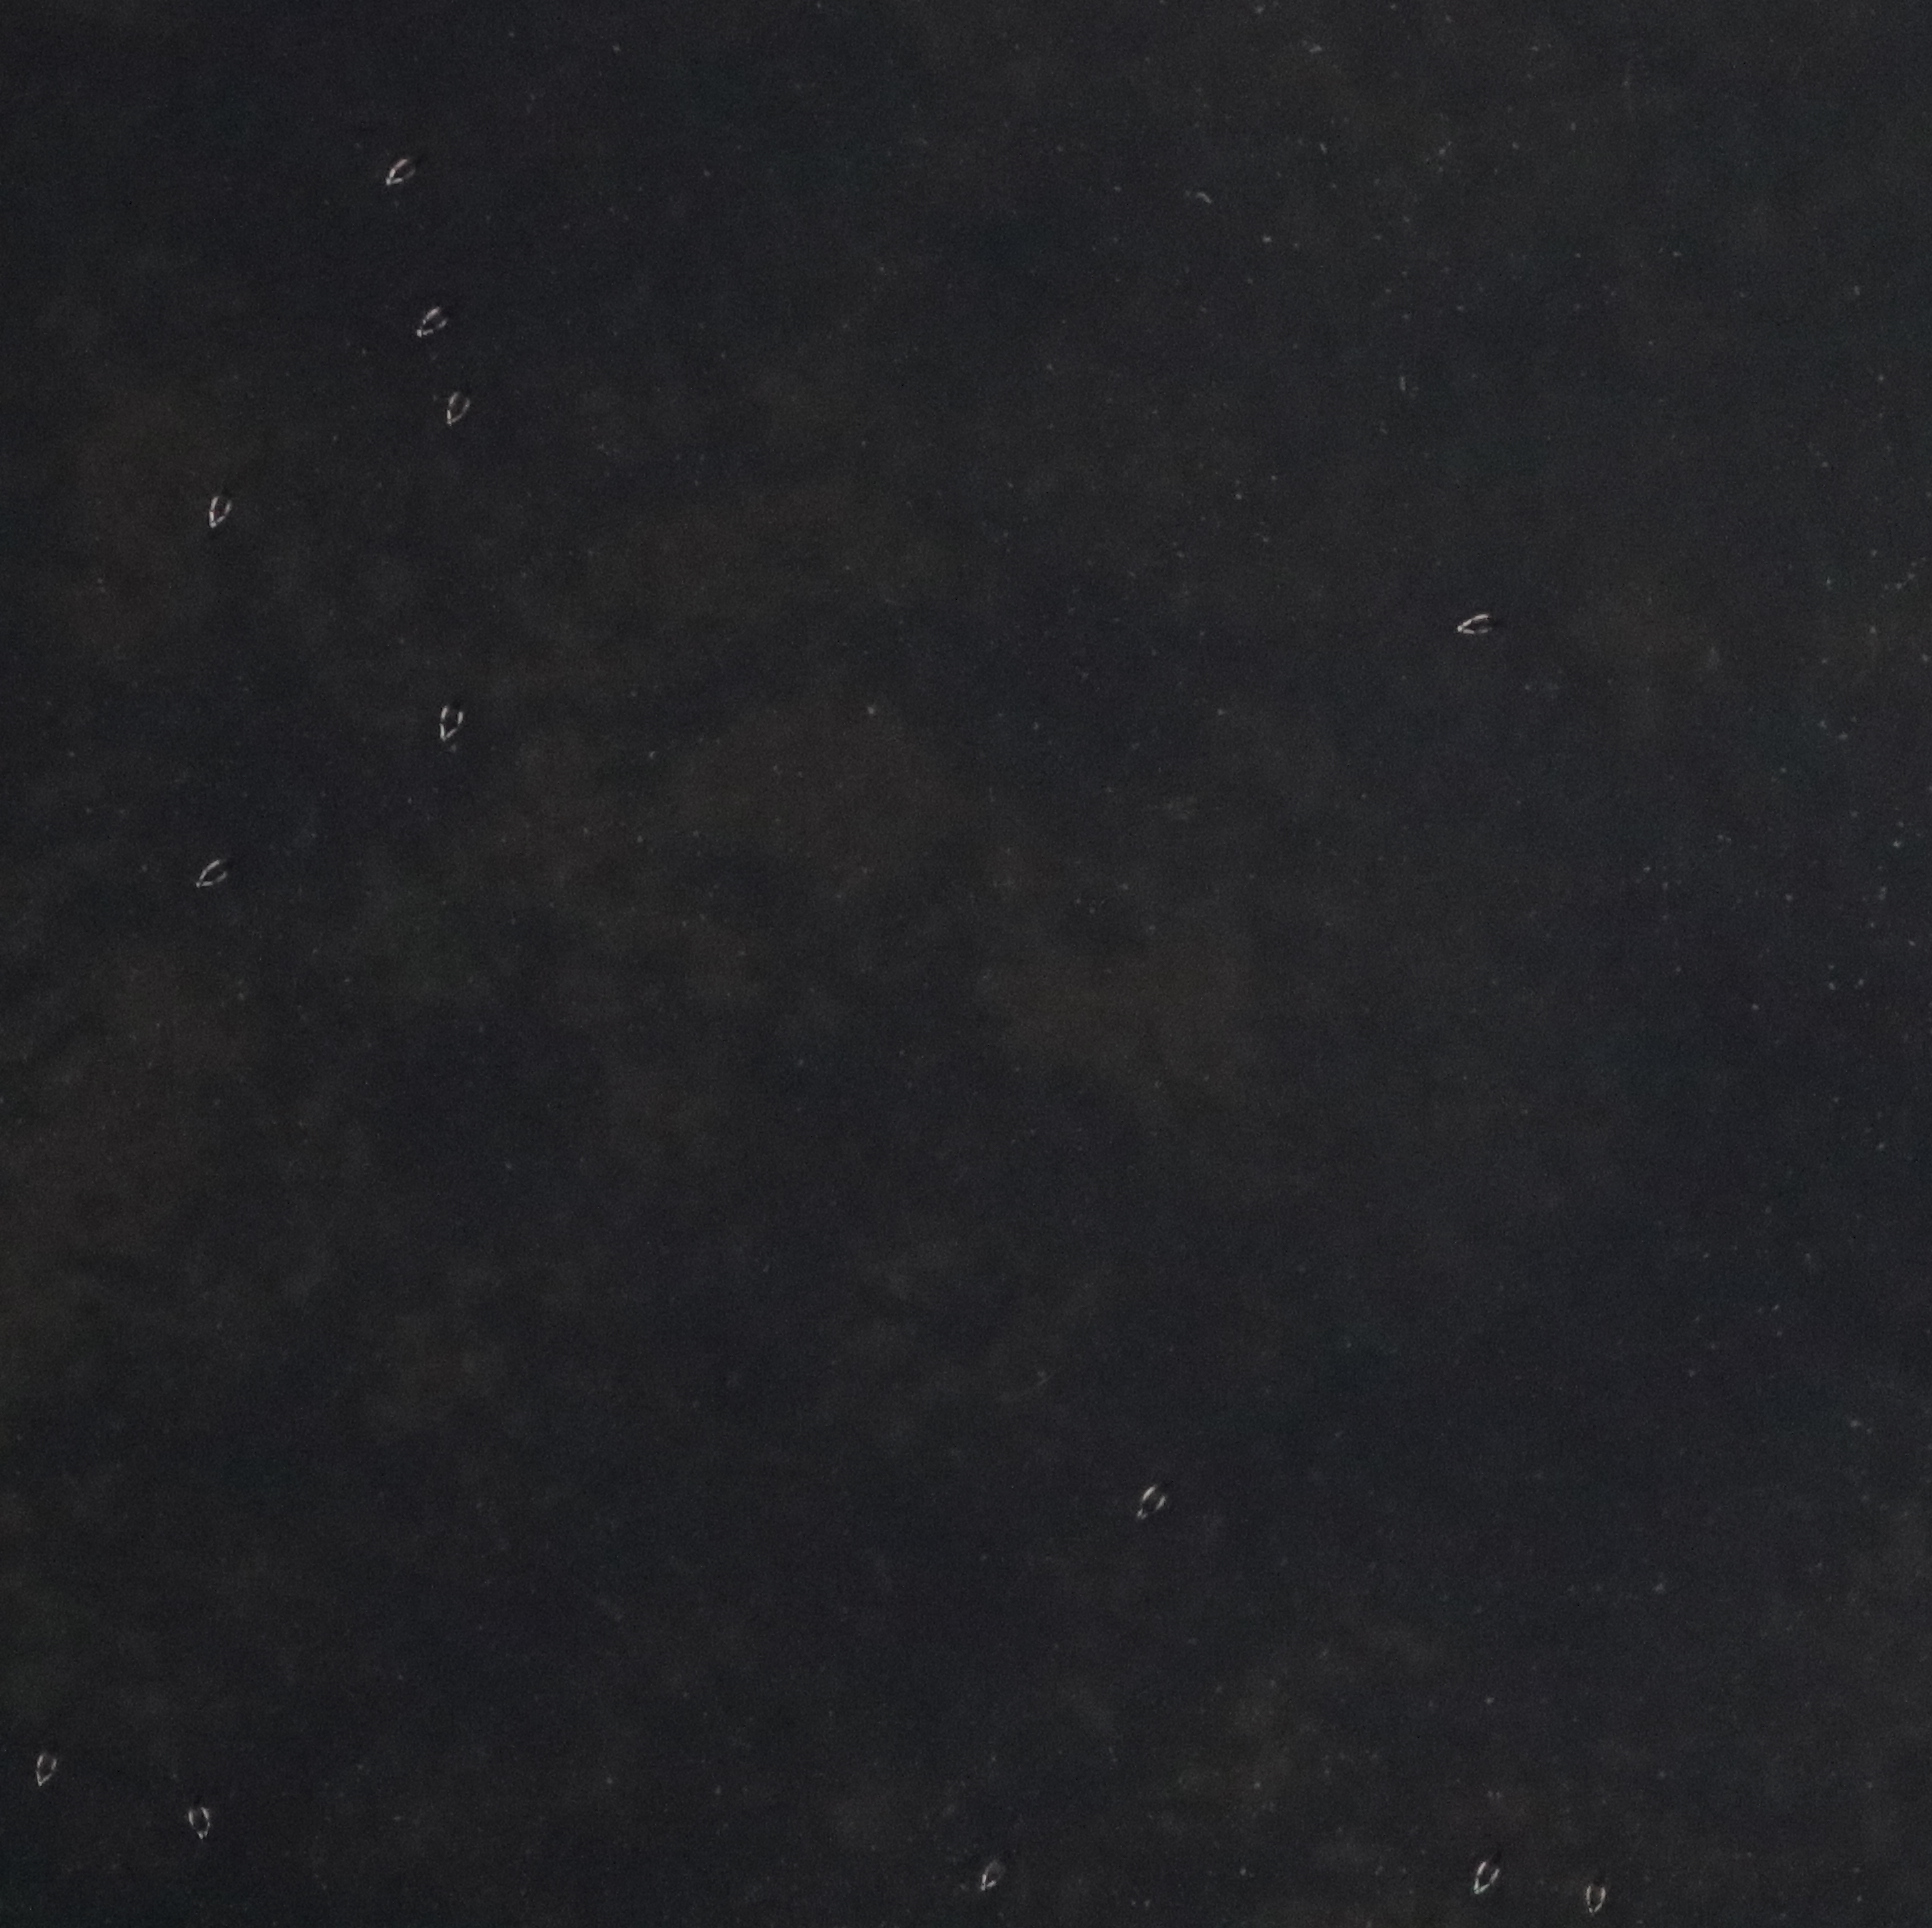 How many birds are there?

13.